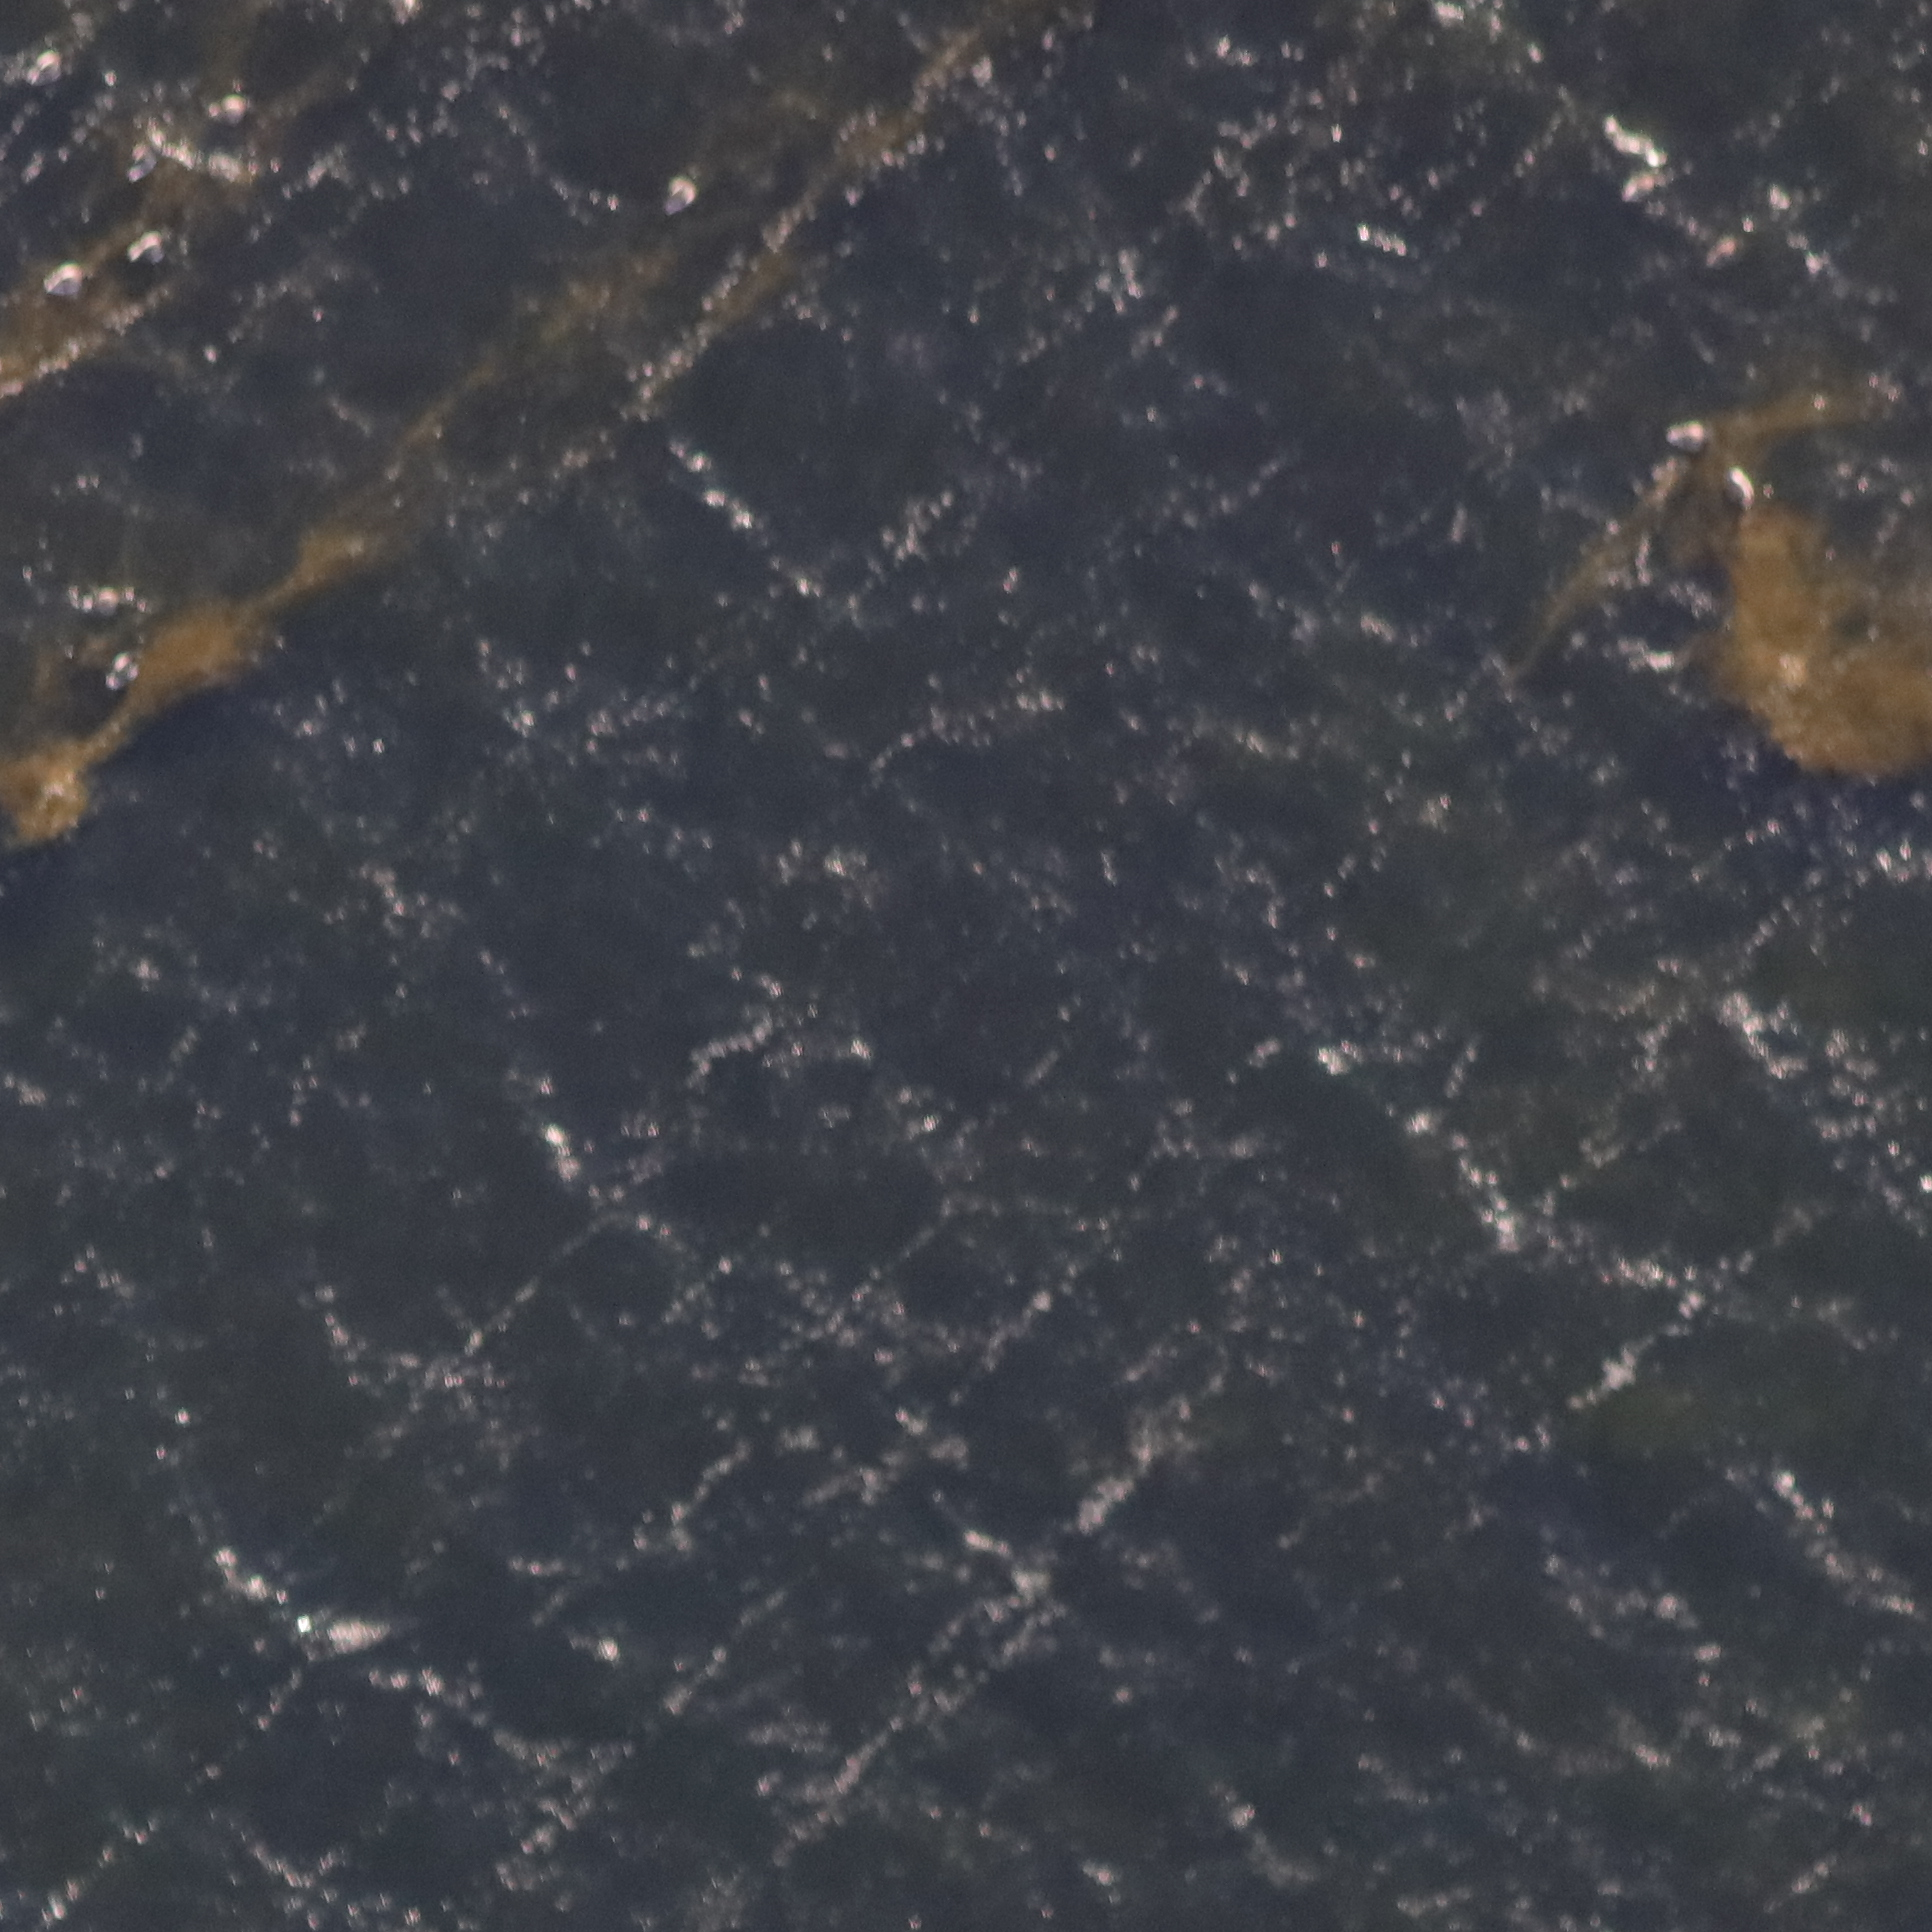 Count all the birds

12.